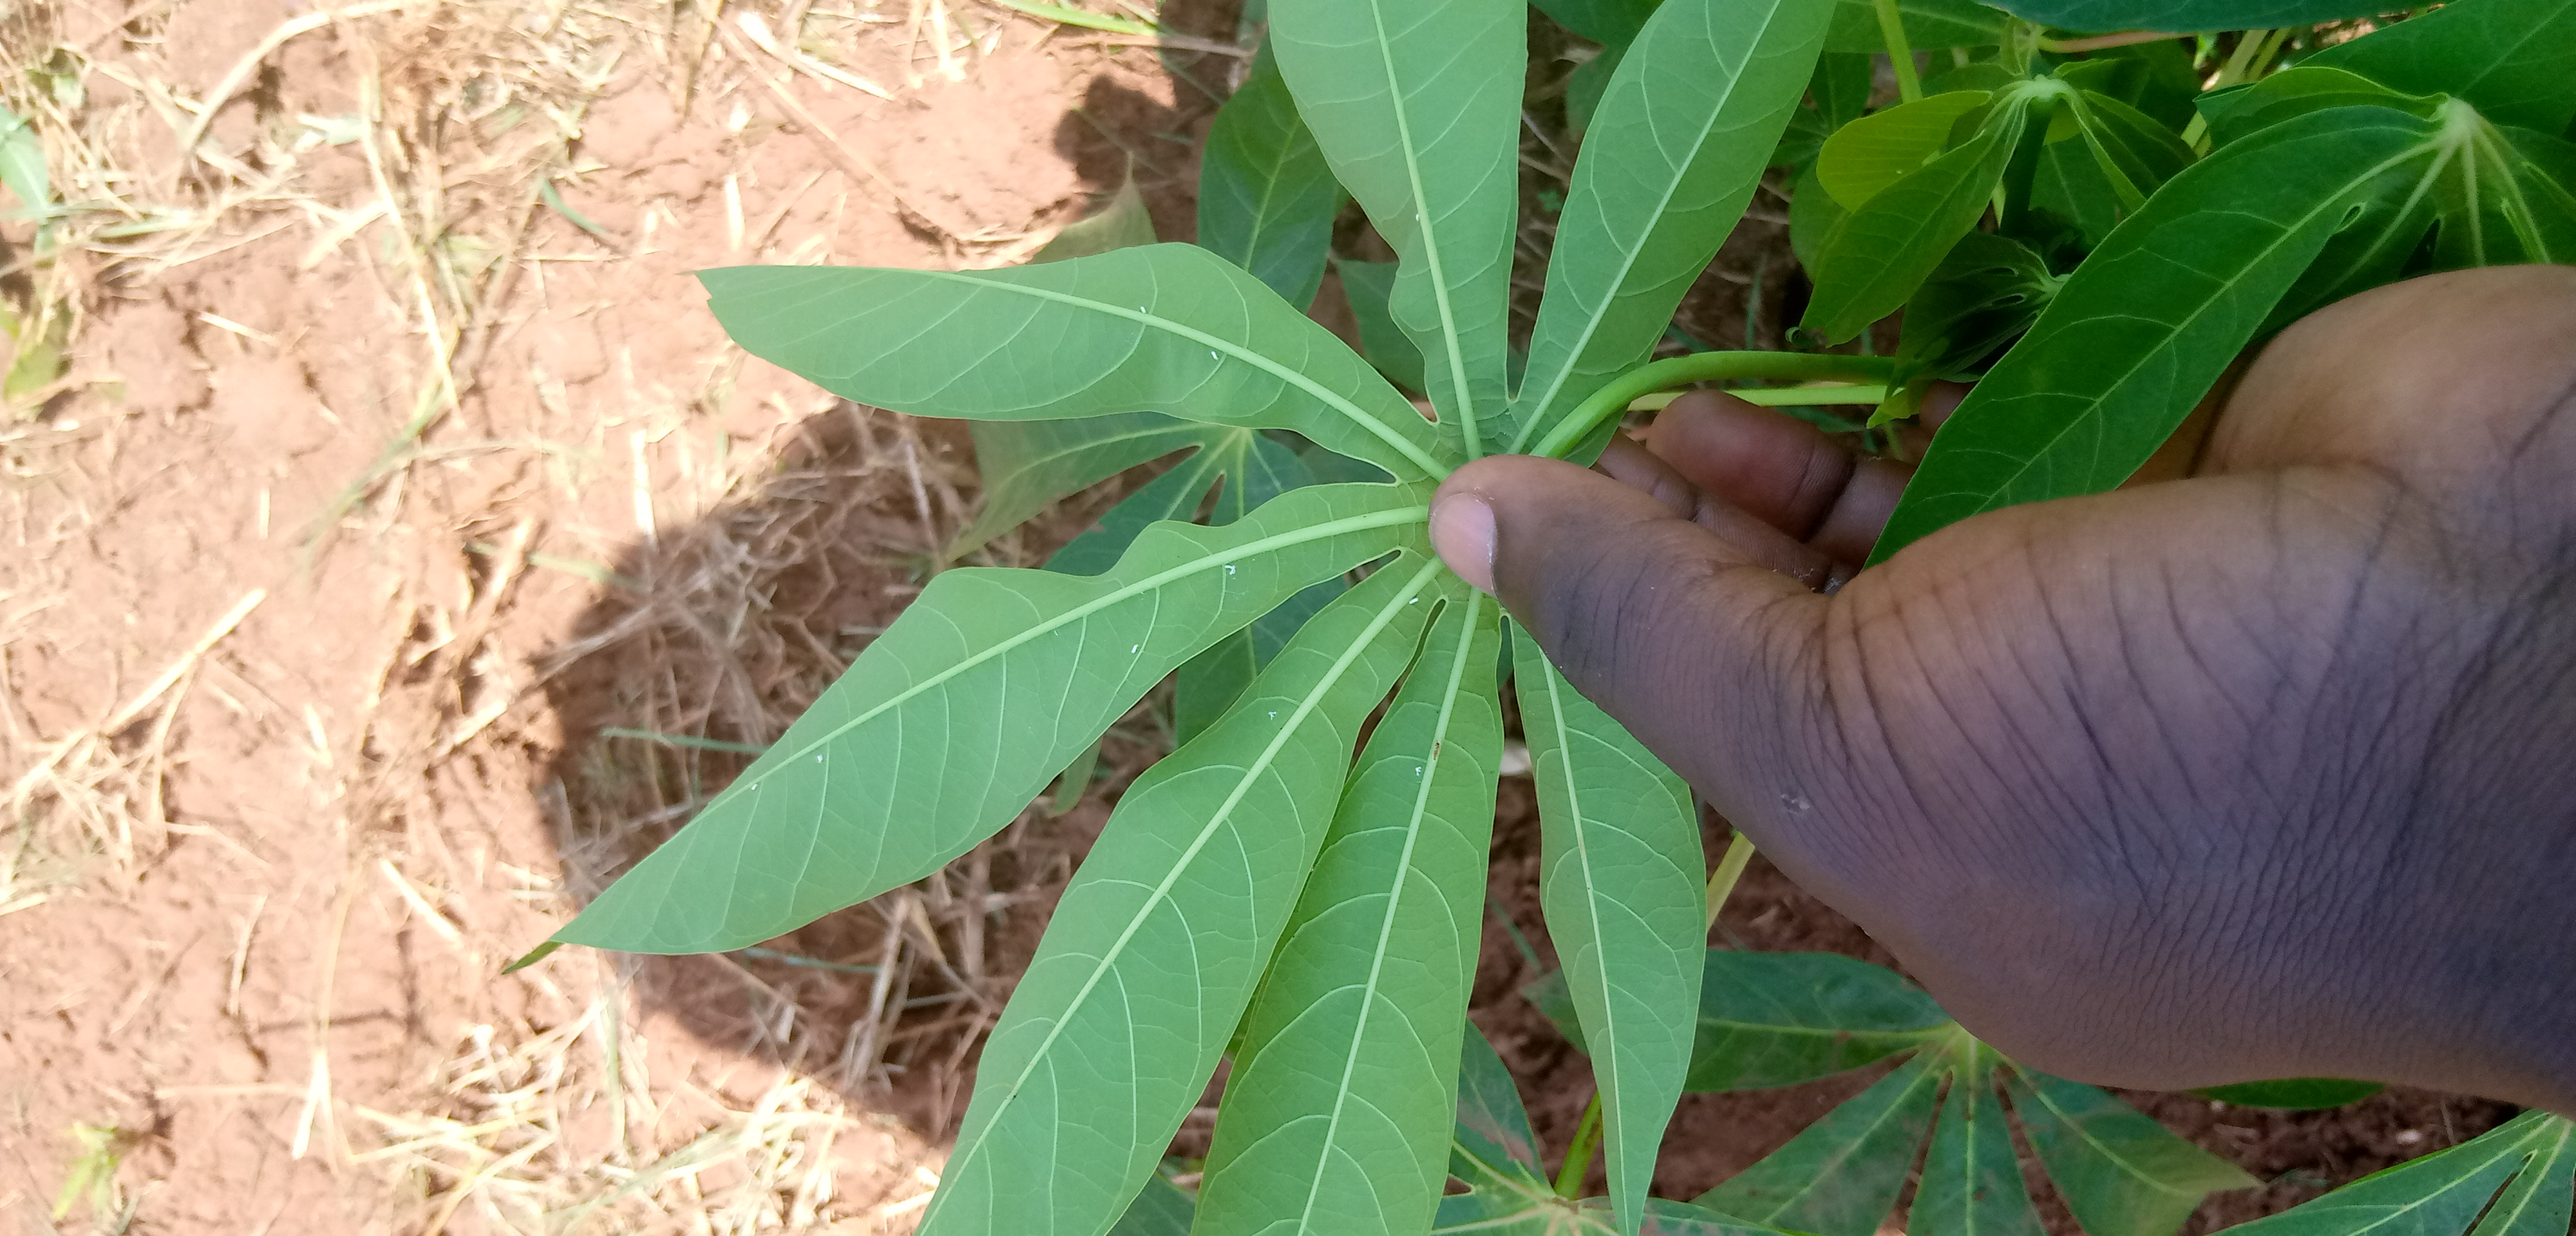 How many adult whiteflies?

10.